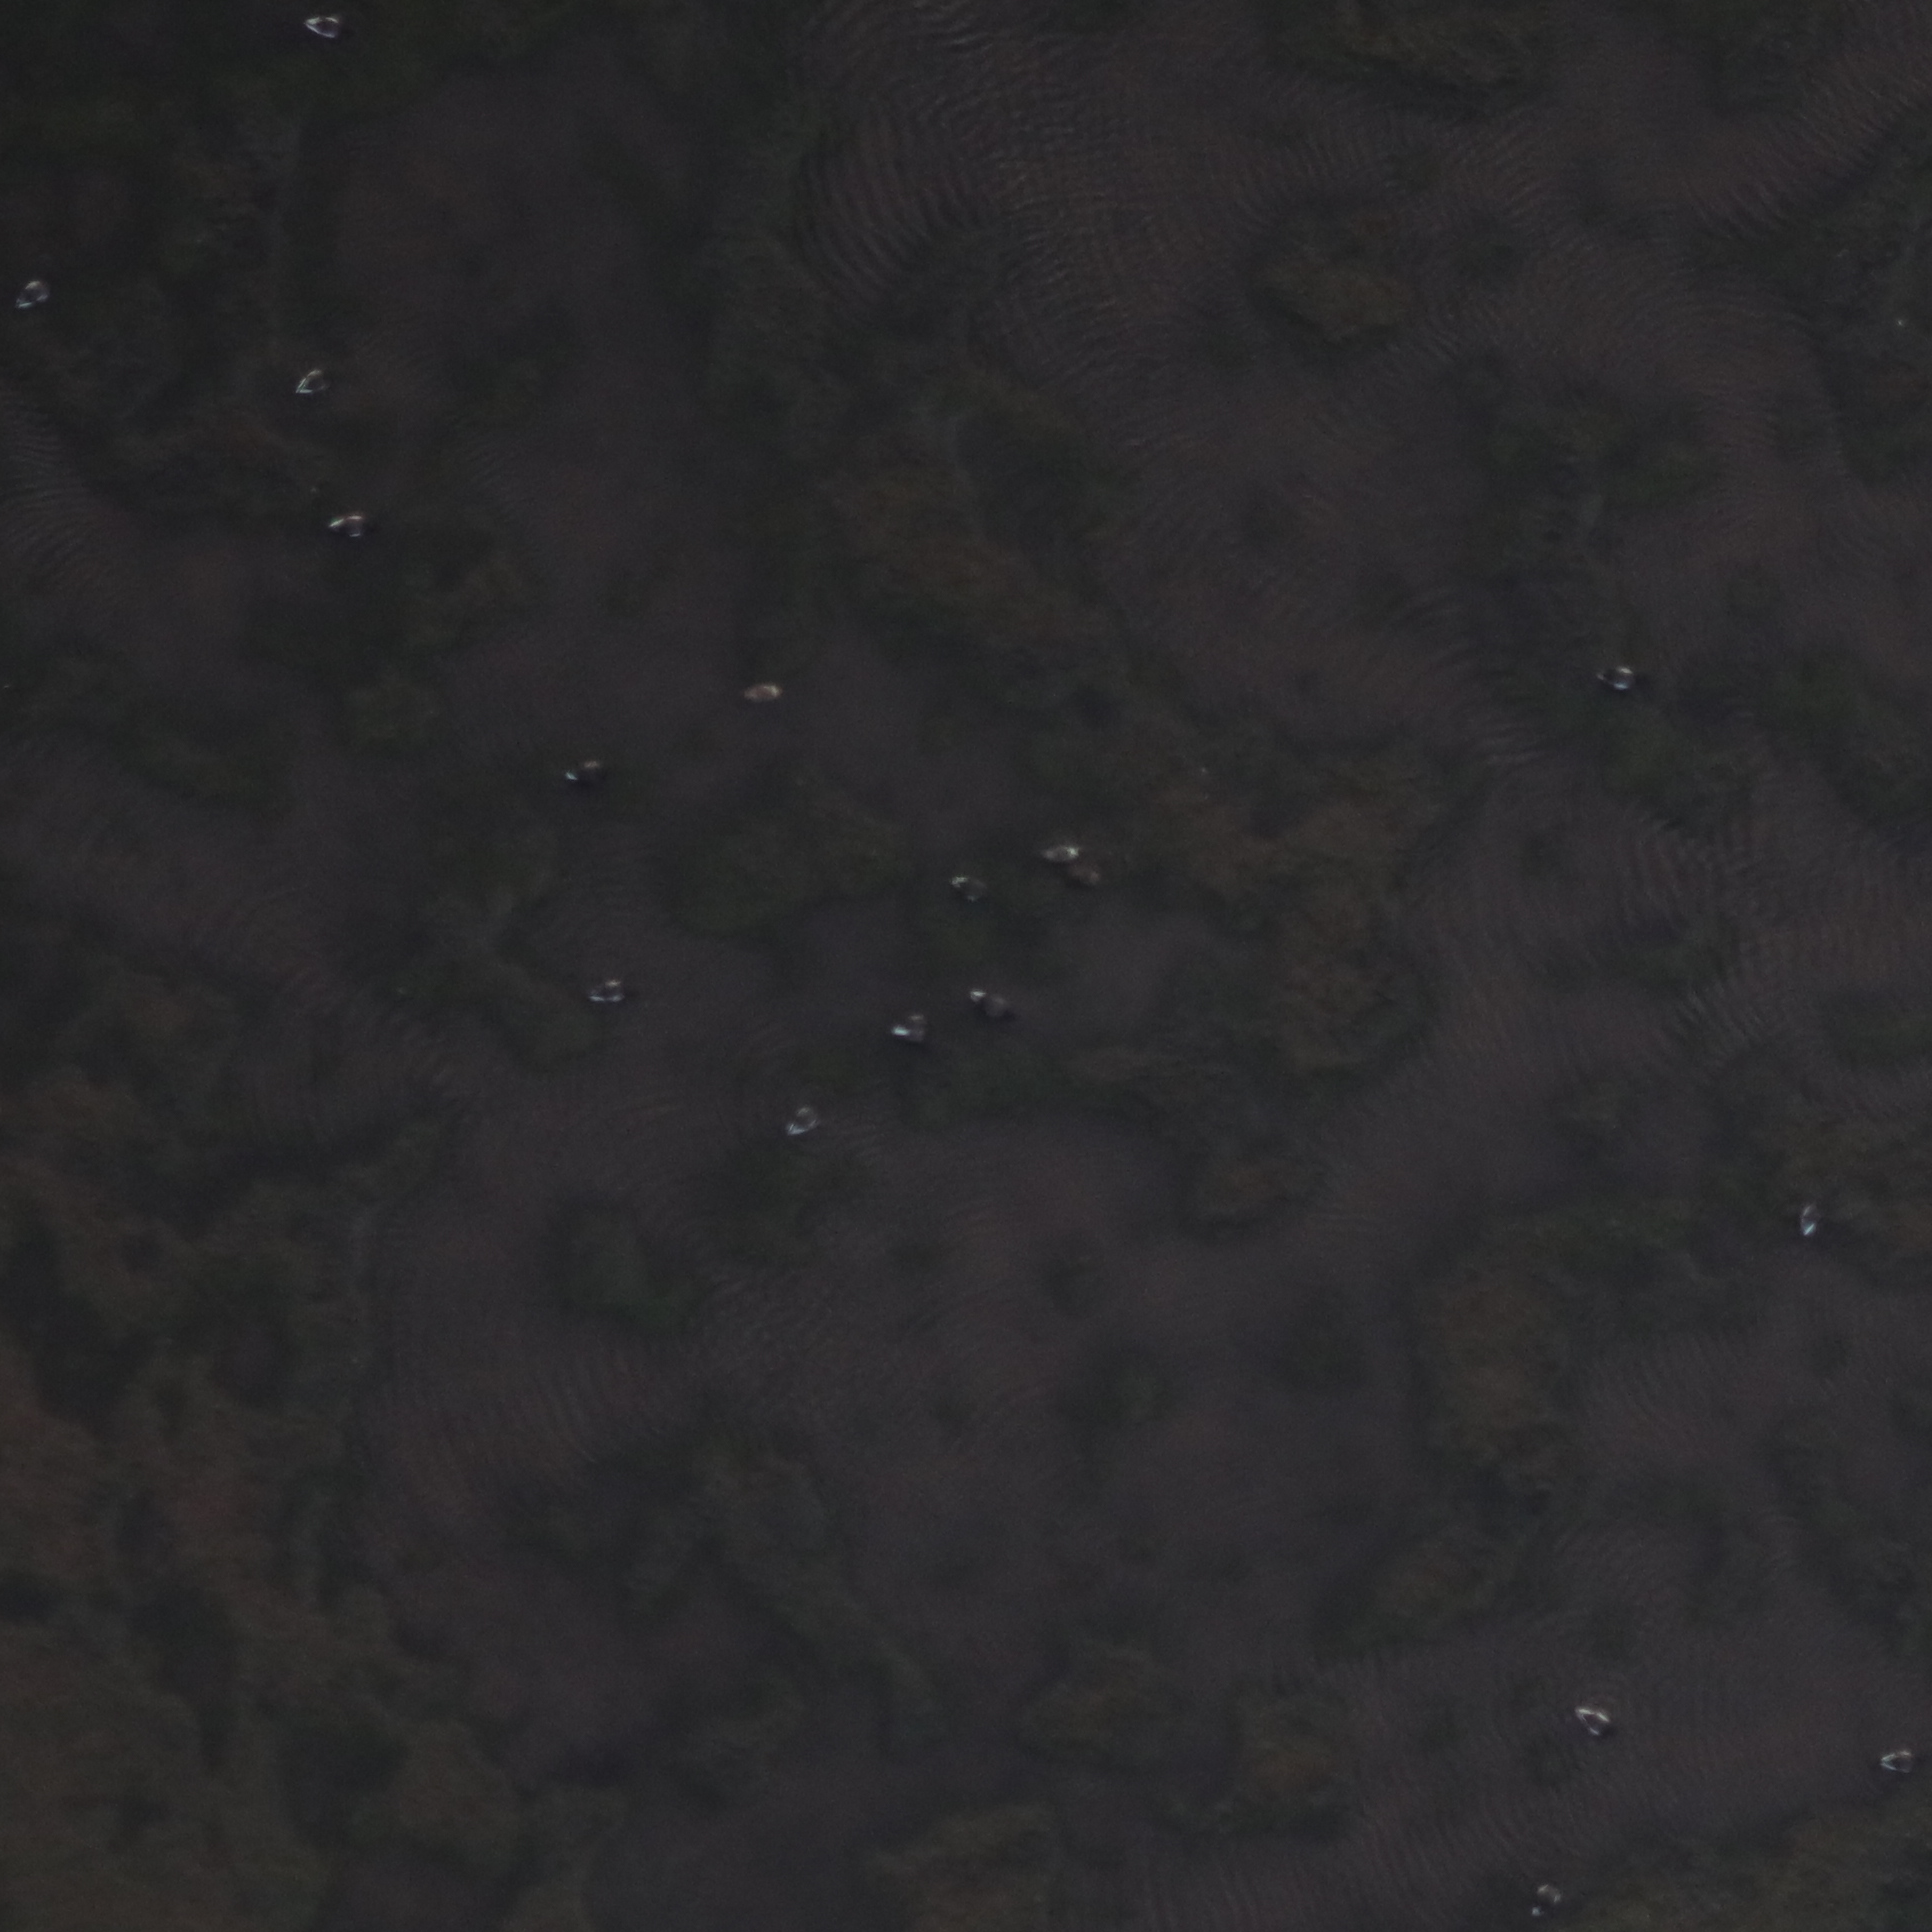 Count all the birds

18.